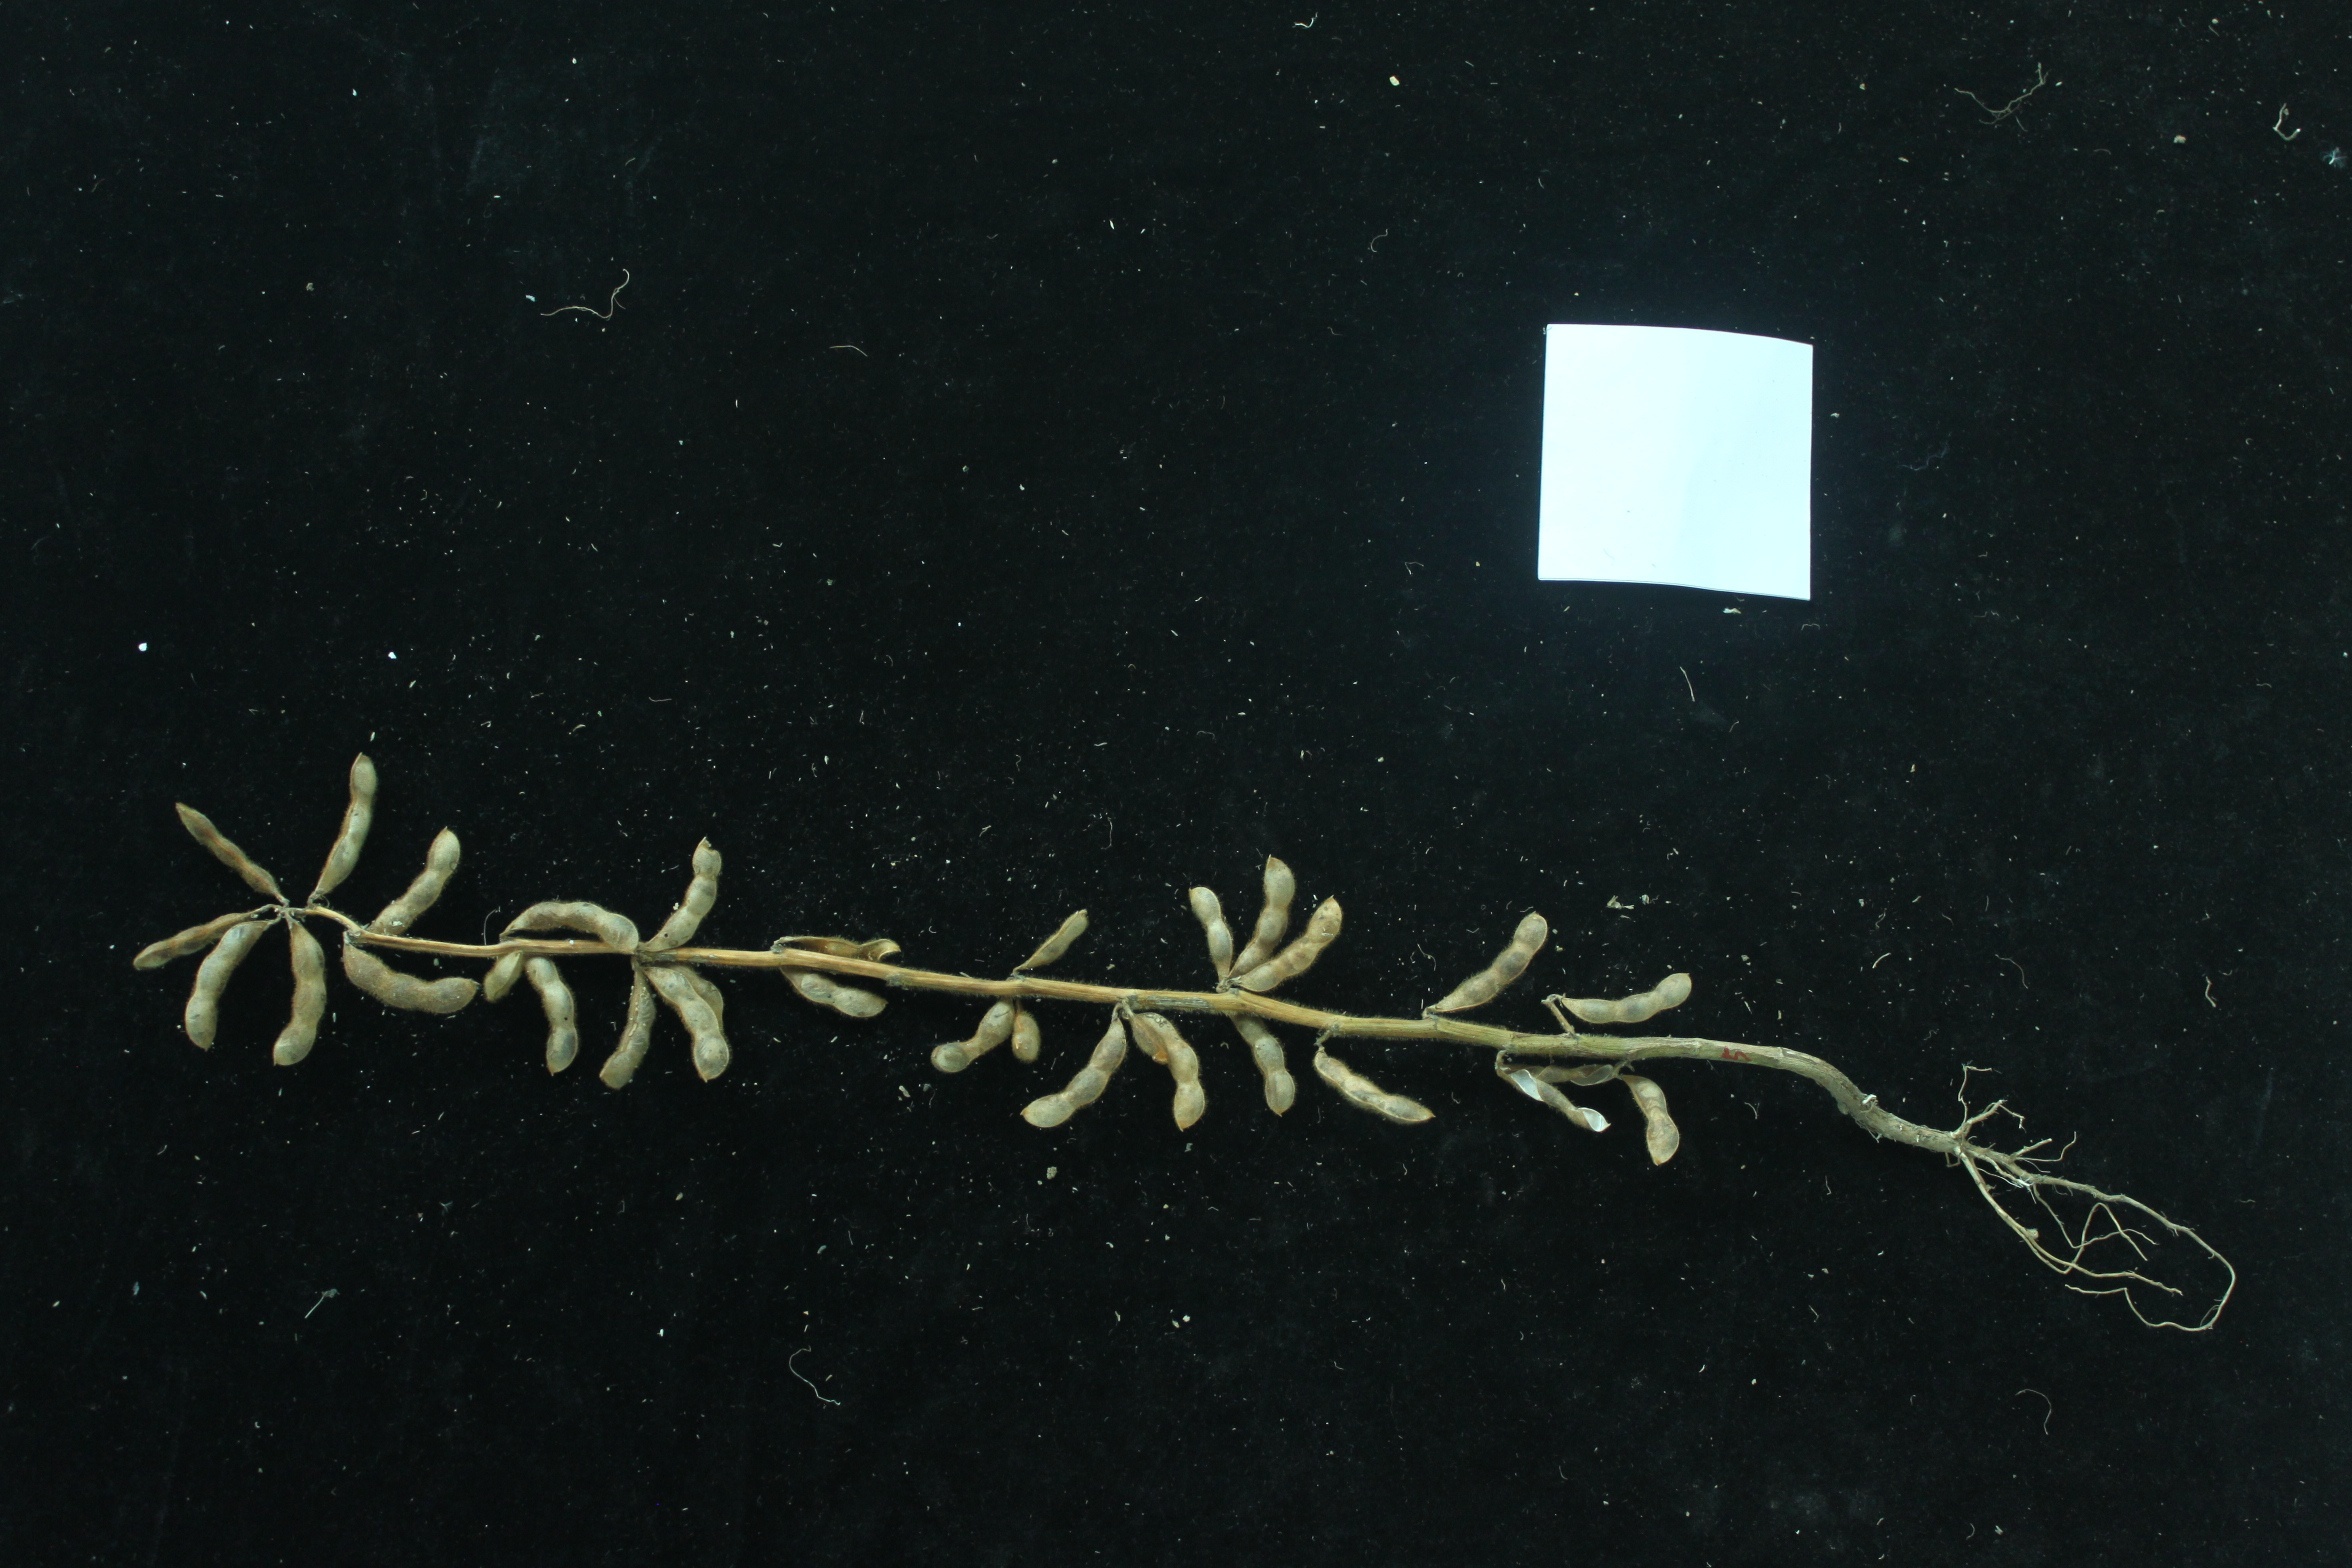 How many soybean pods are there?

29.